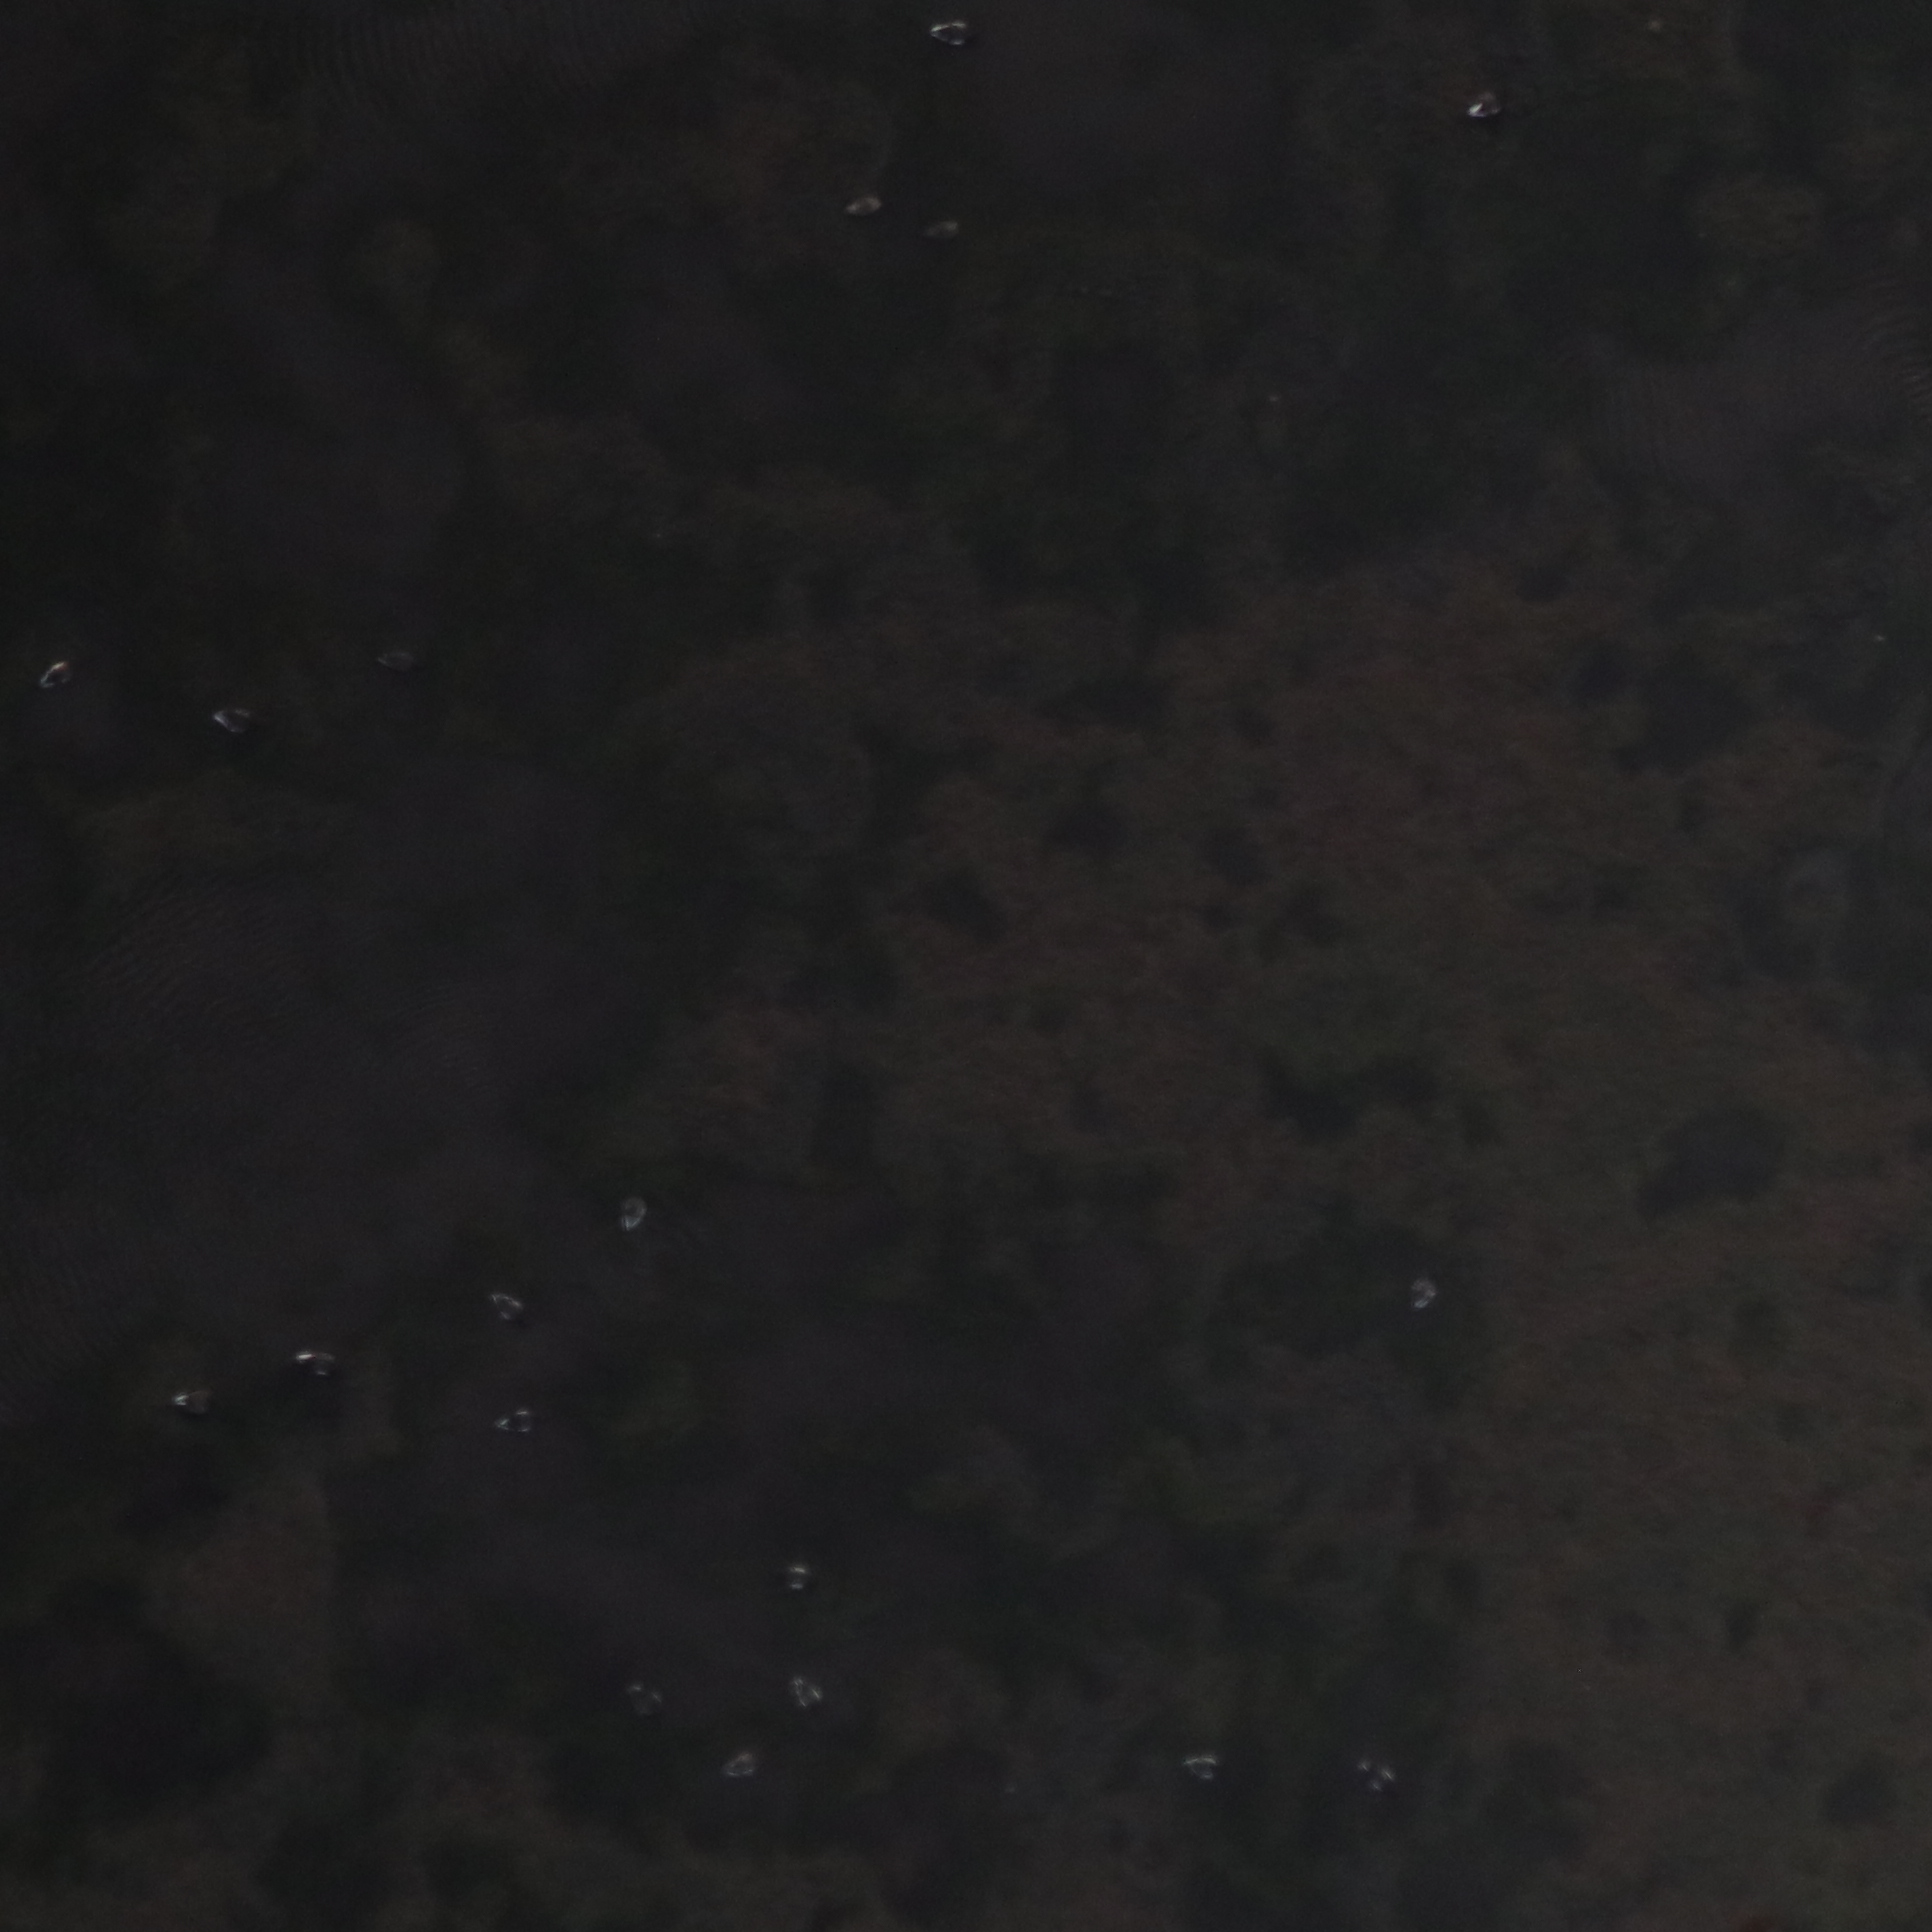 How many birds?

19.